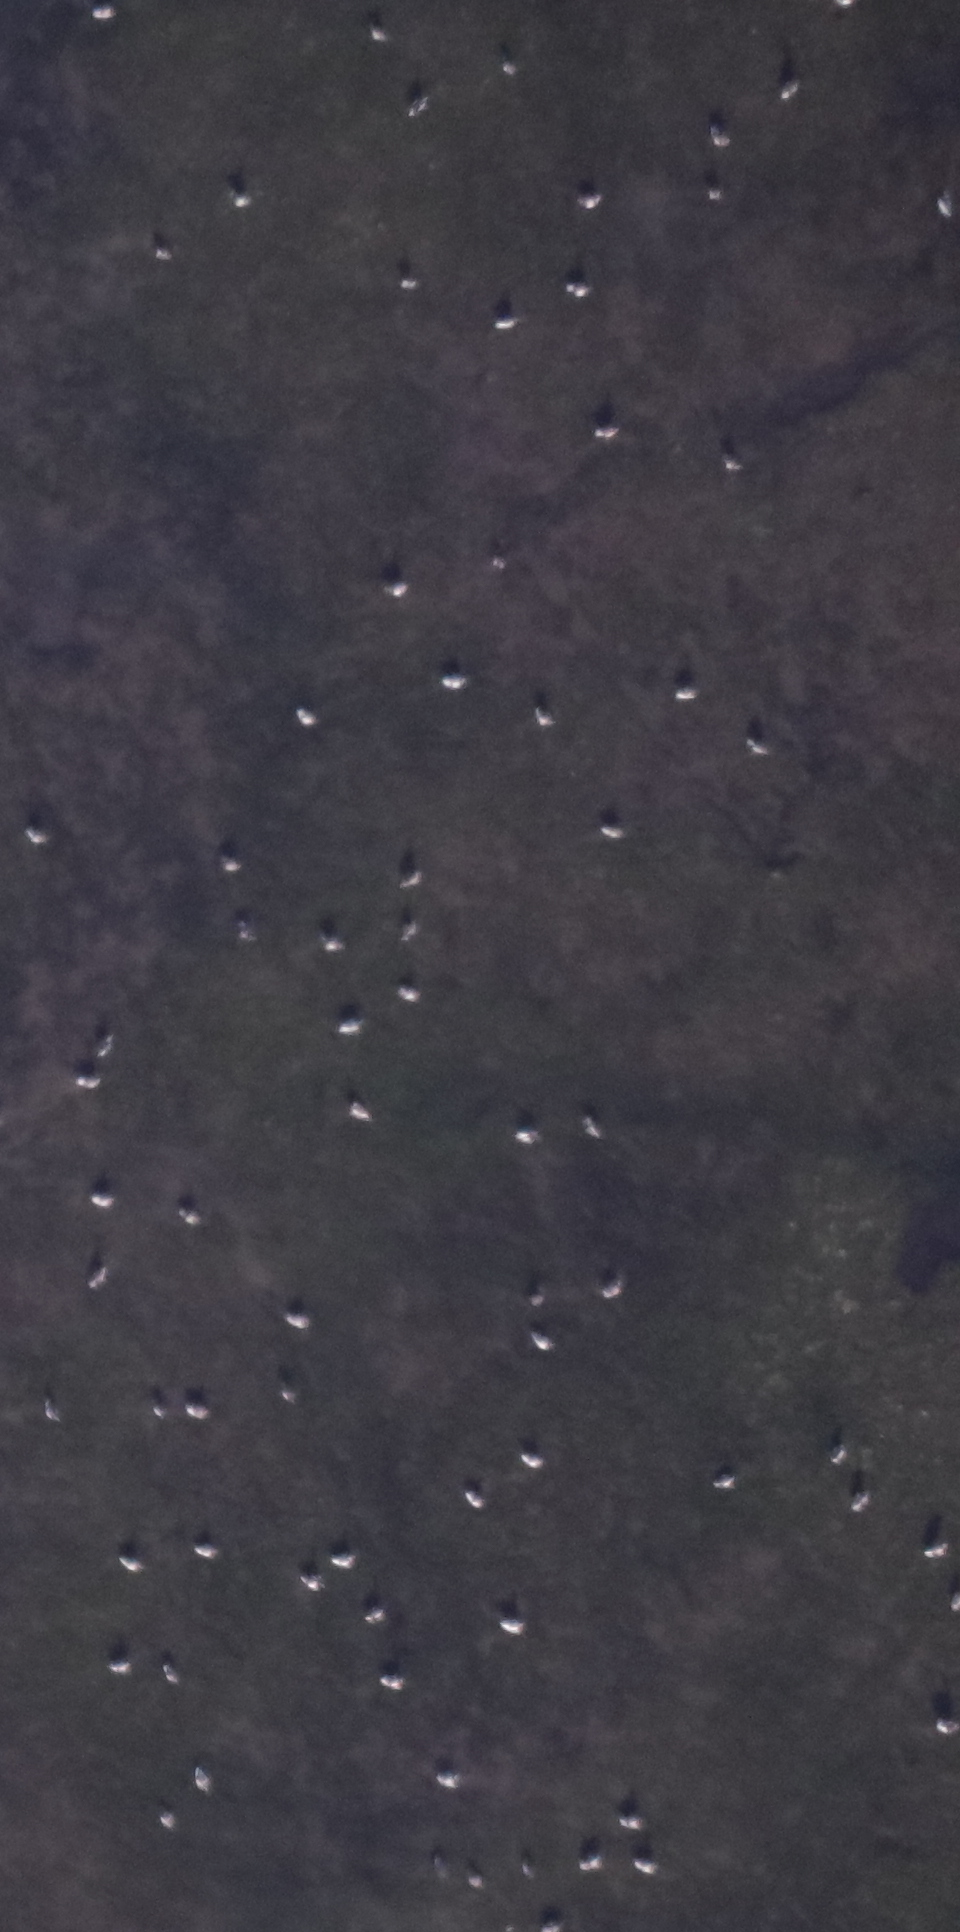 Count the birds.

74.